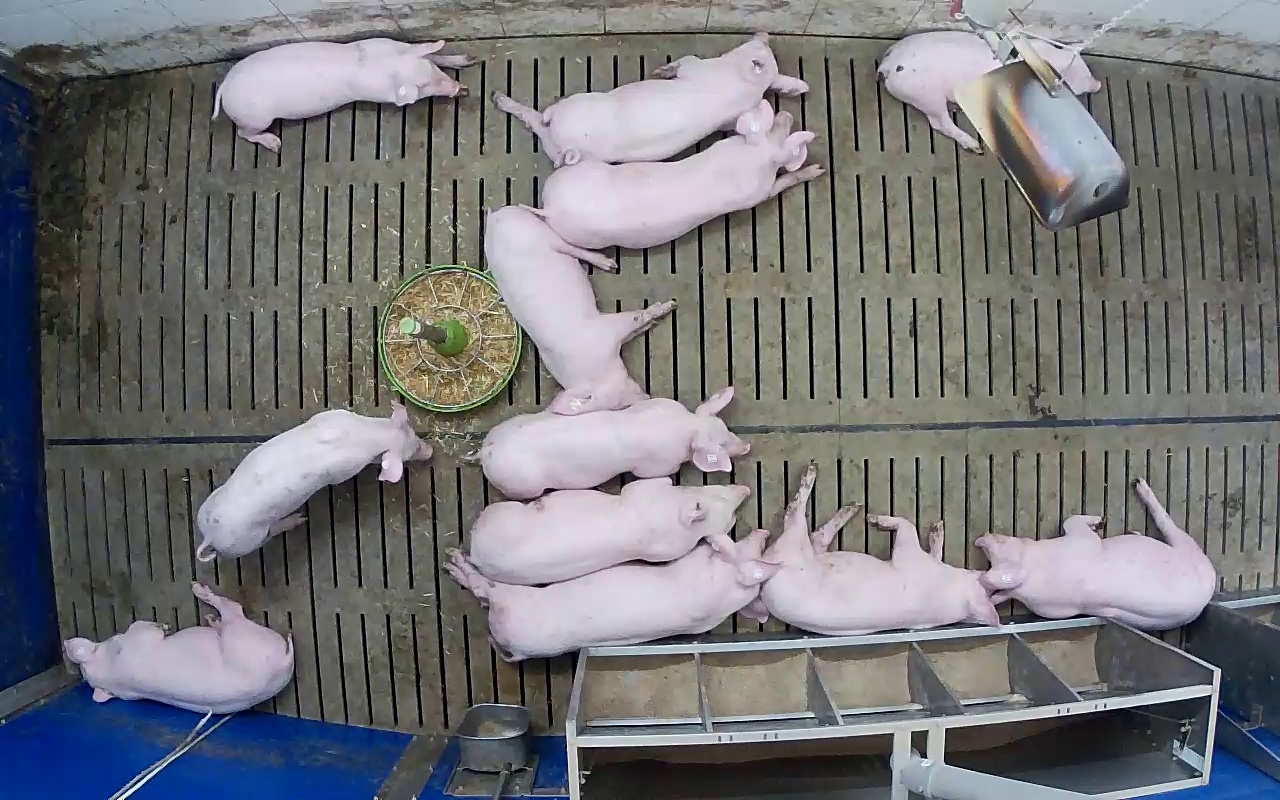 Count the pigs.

12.